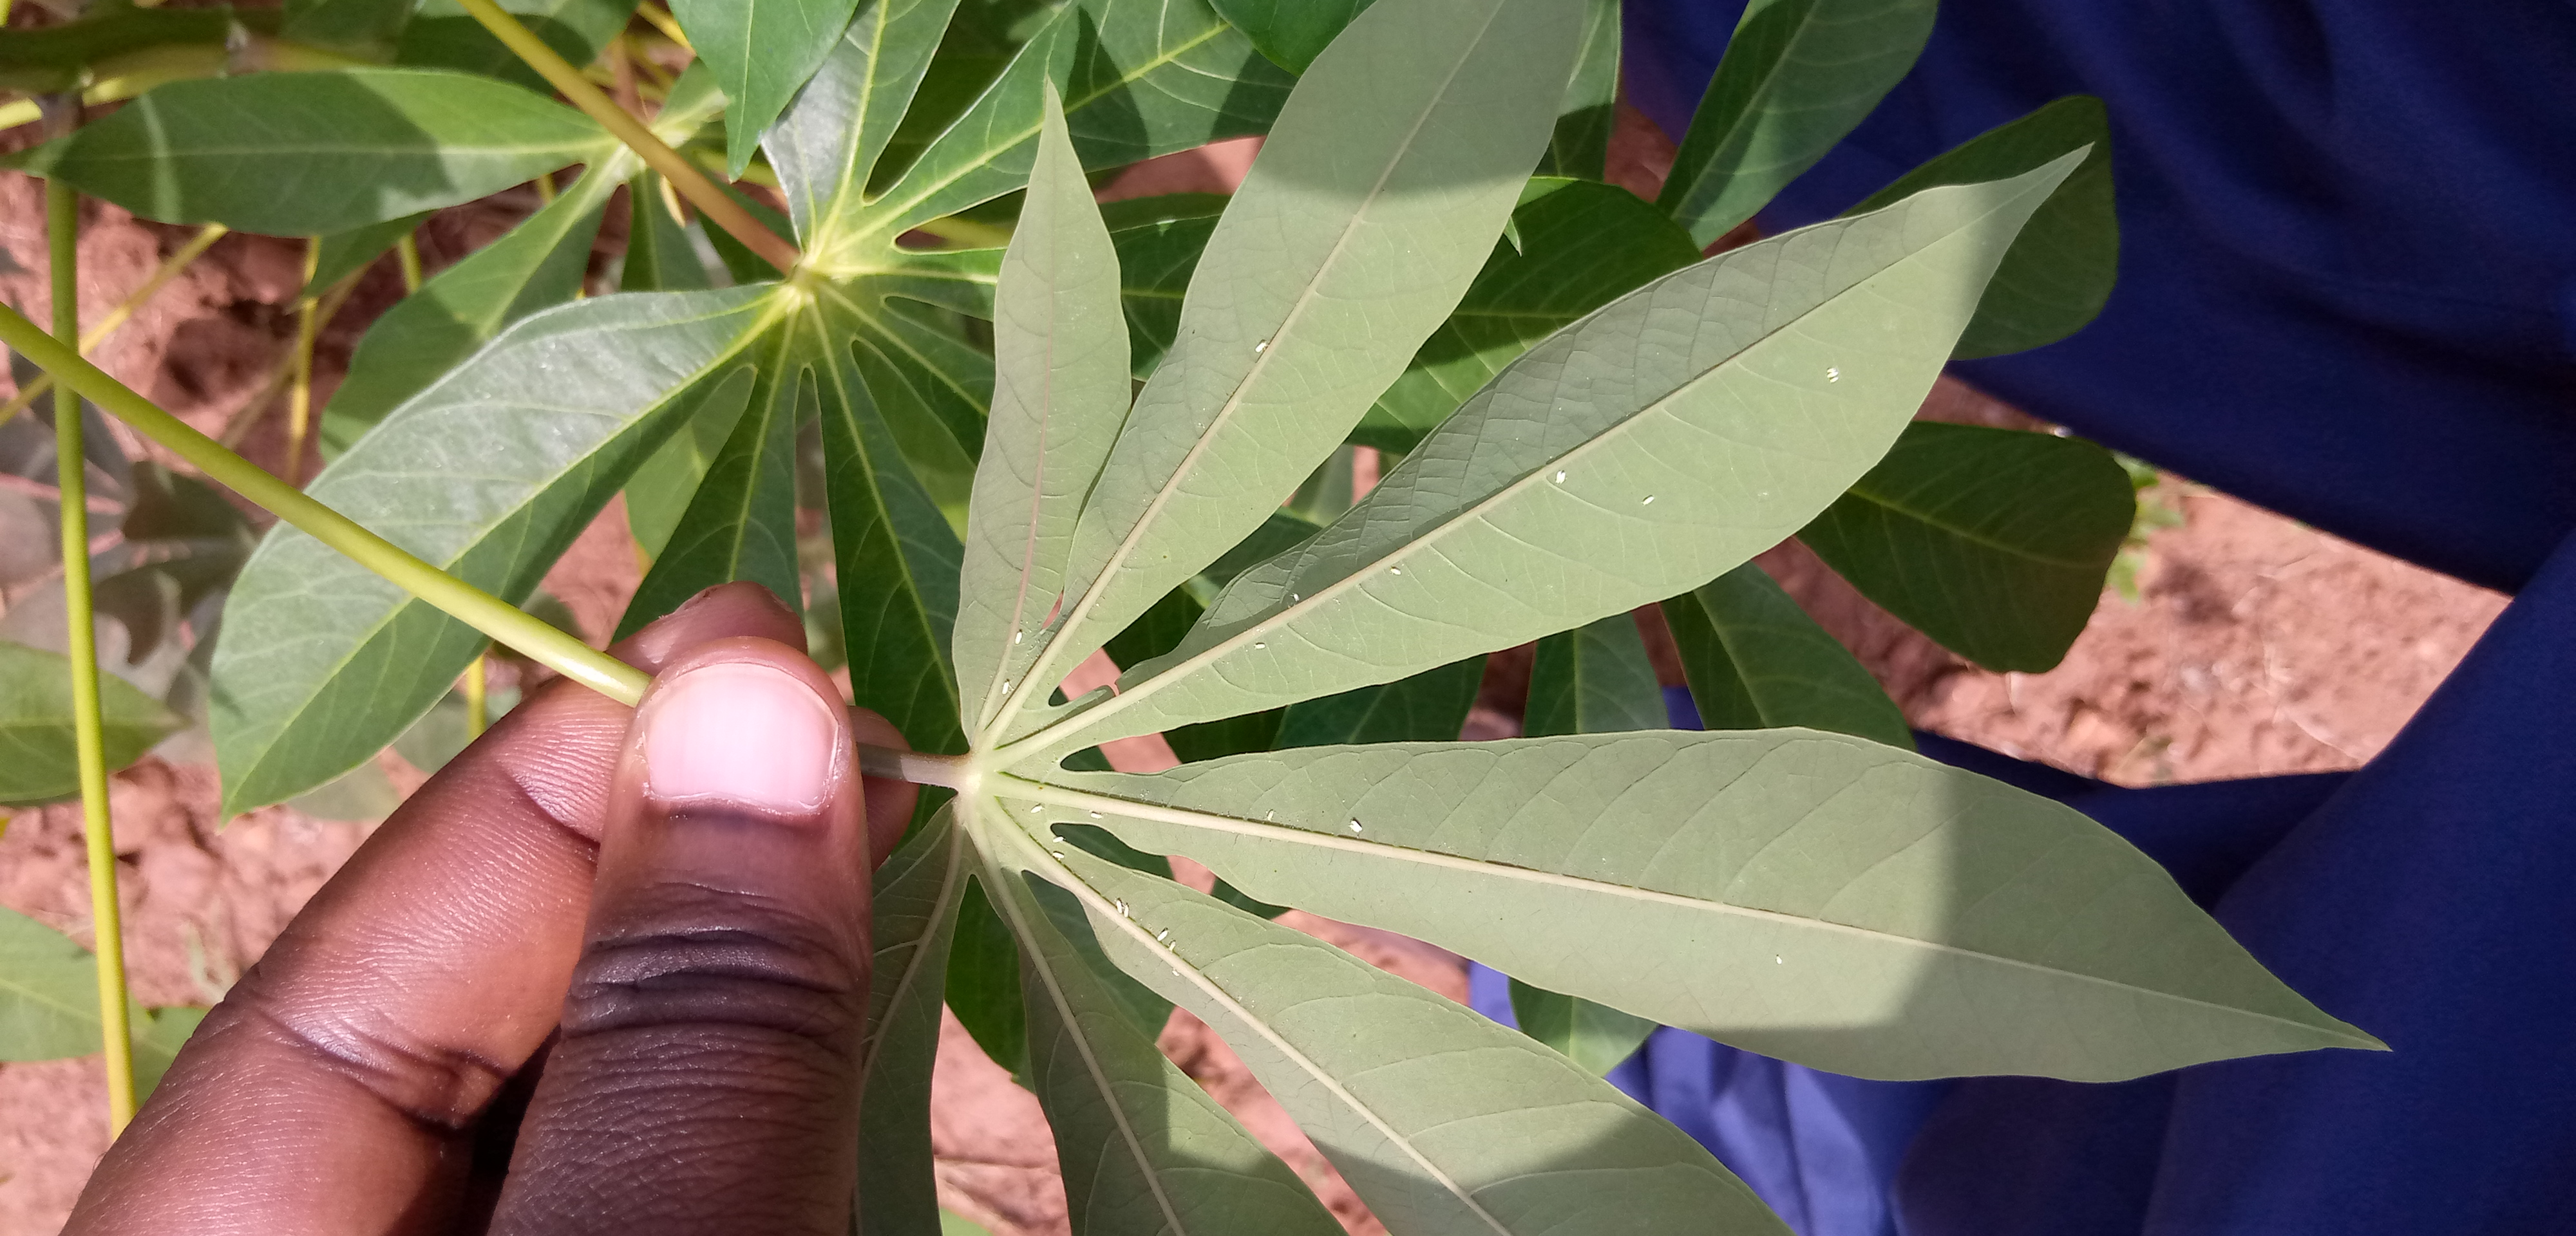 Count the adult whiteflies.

25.